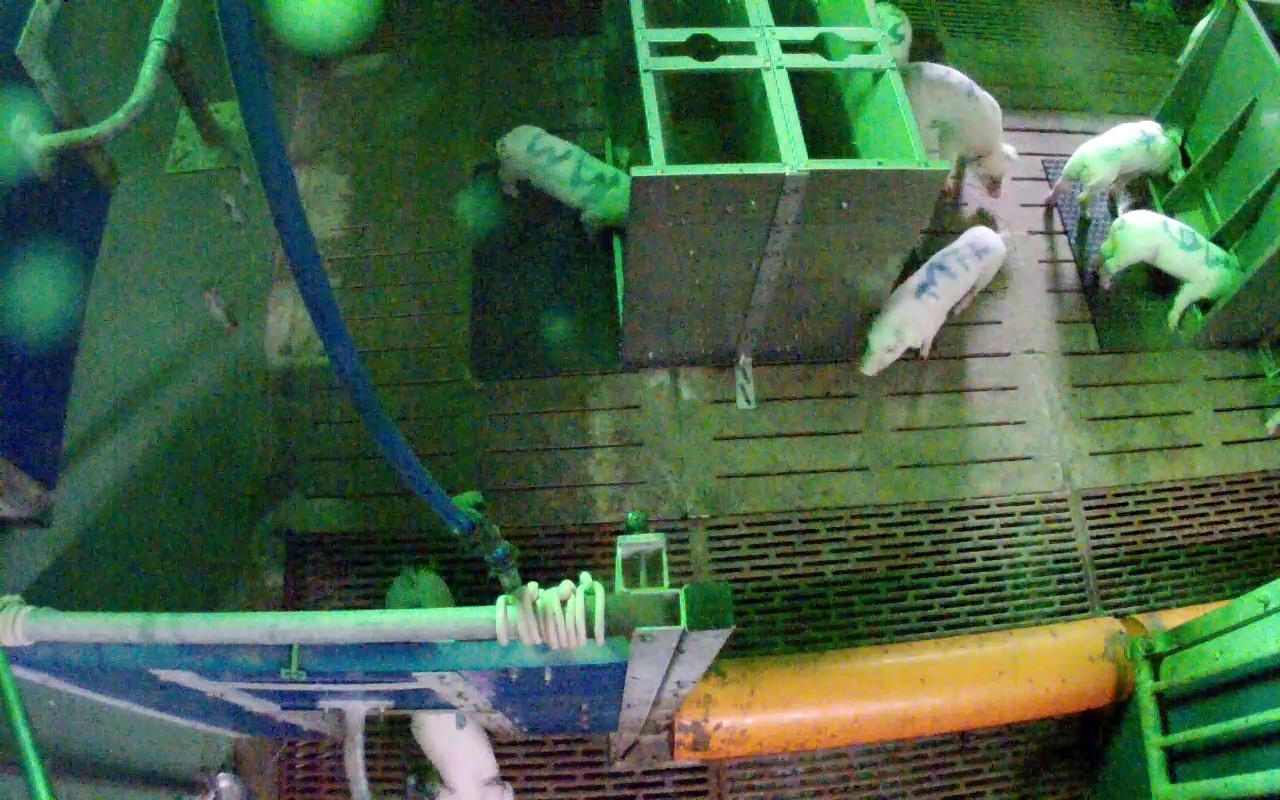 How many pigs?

7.